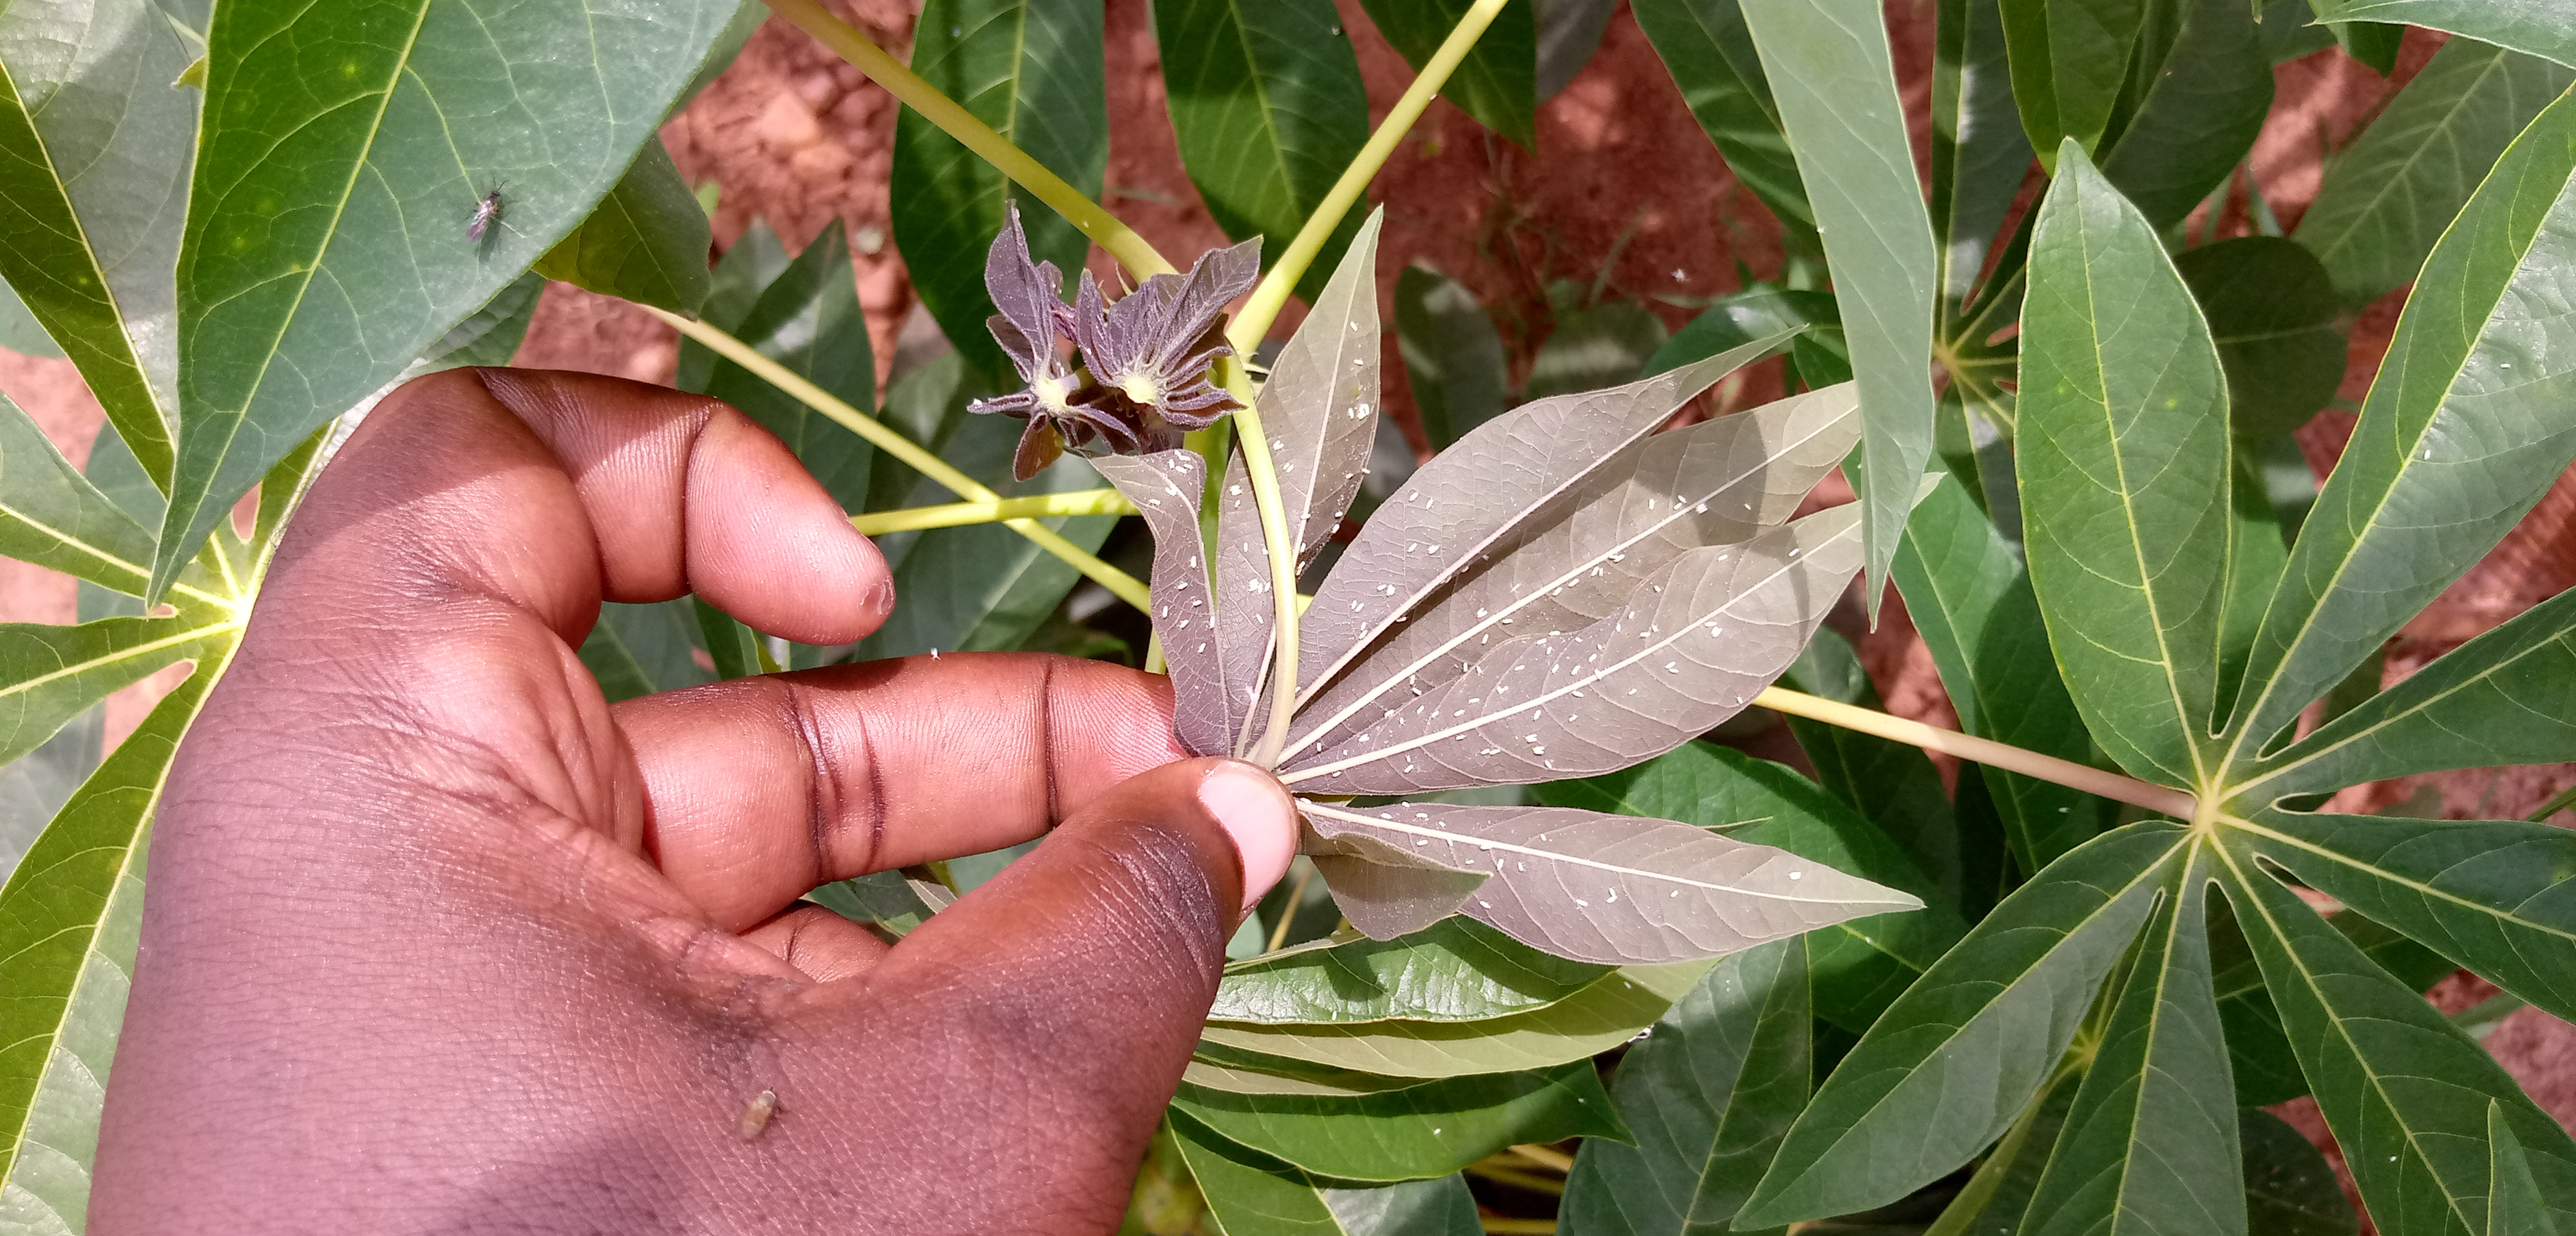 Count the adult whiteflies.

152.